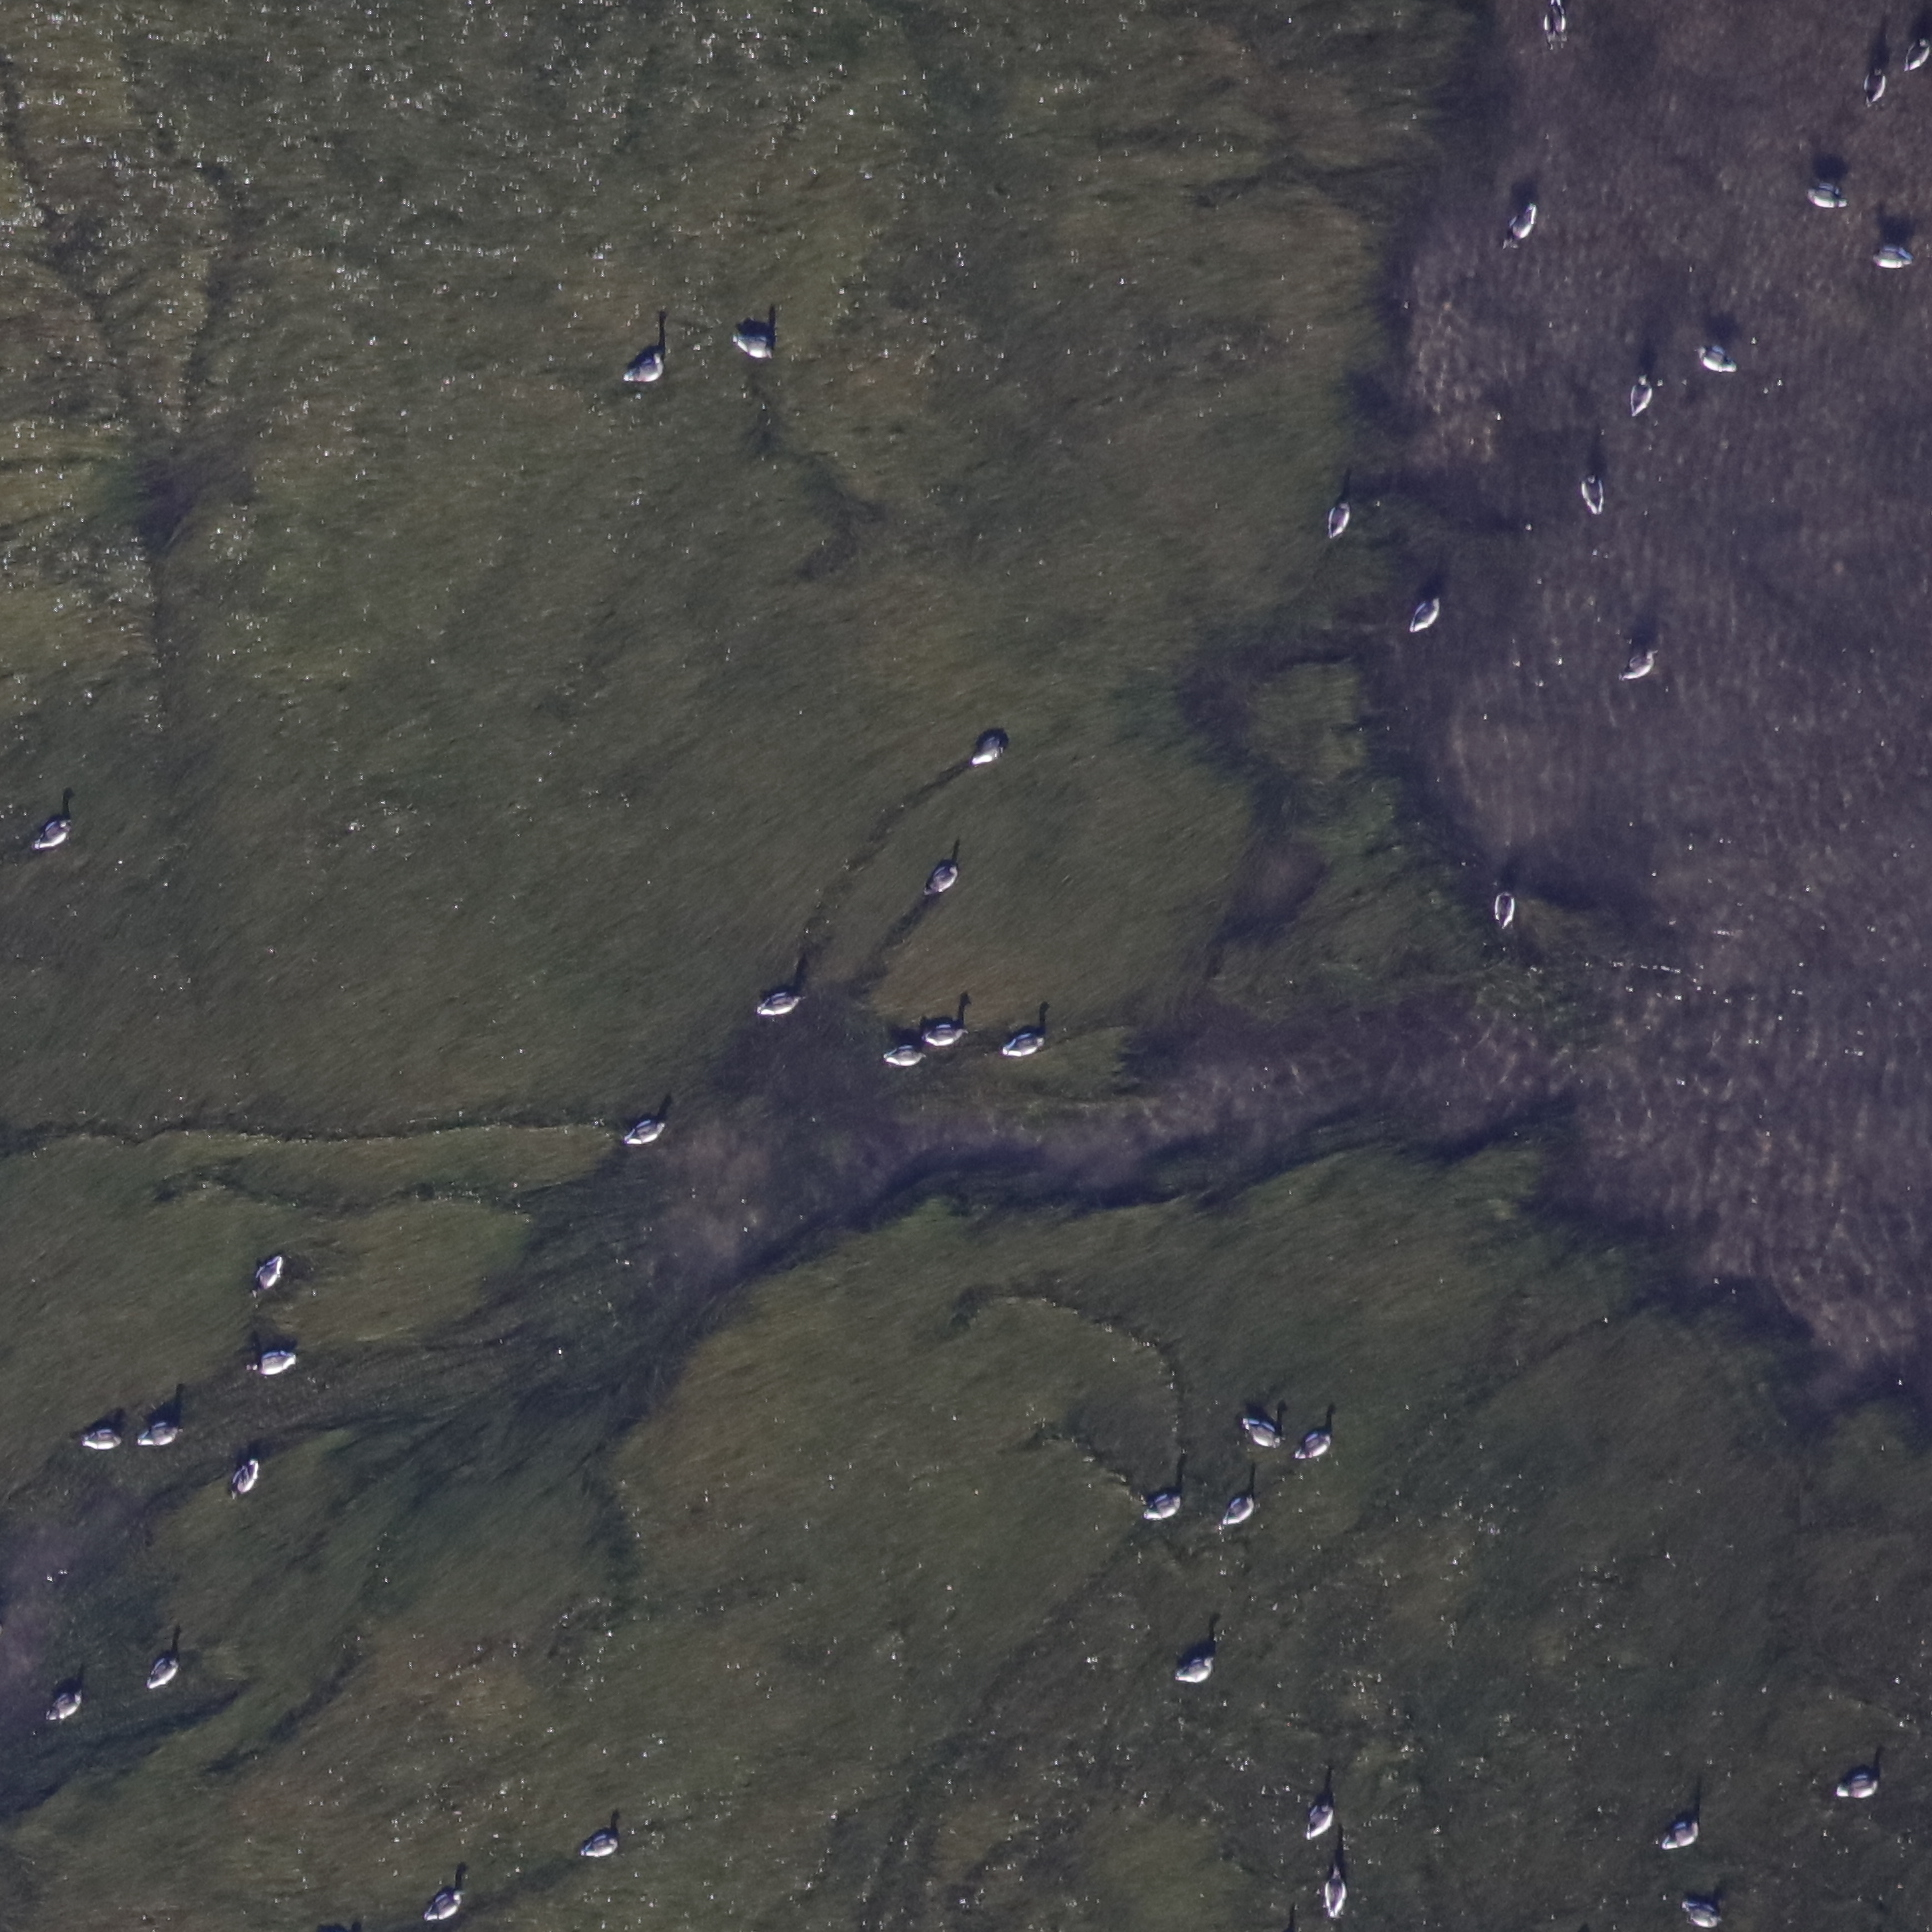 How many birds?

42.